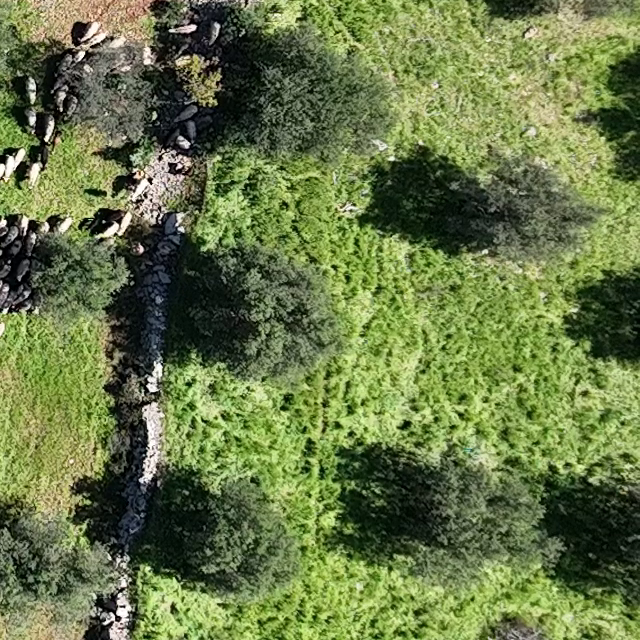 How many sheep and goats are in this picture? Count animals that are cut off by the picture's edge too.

50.